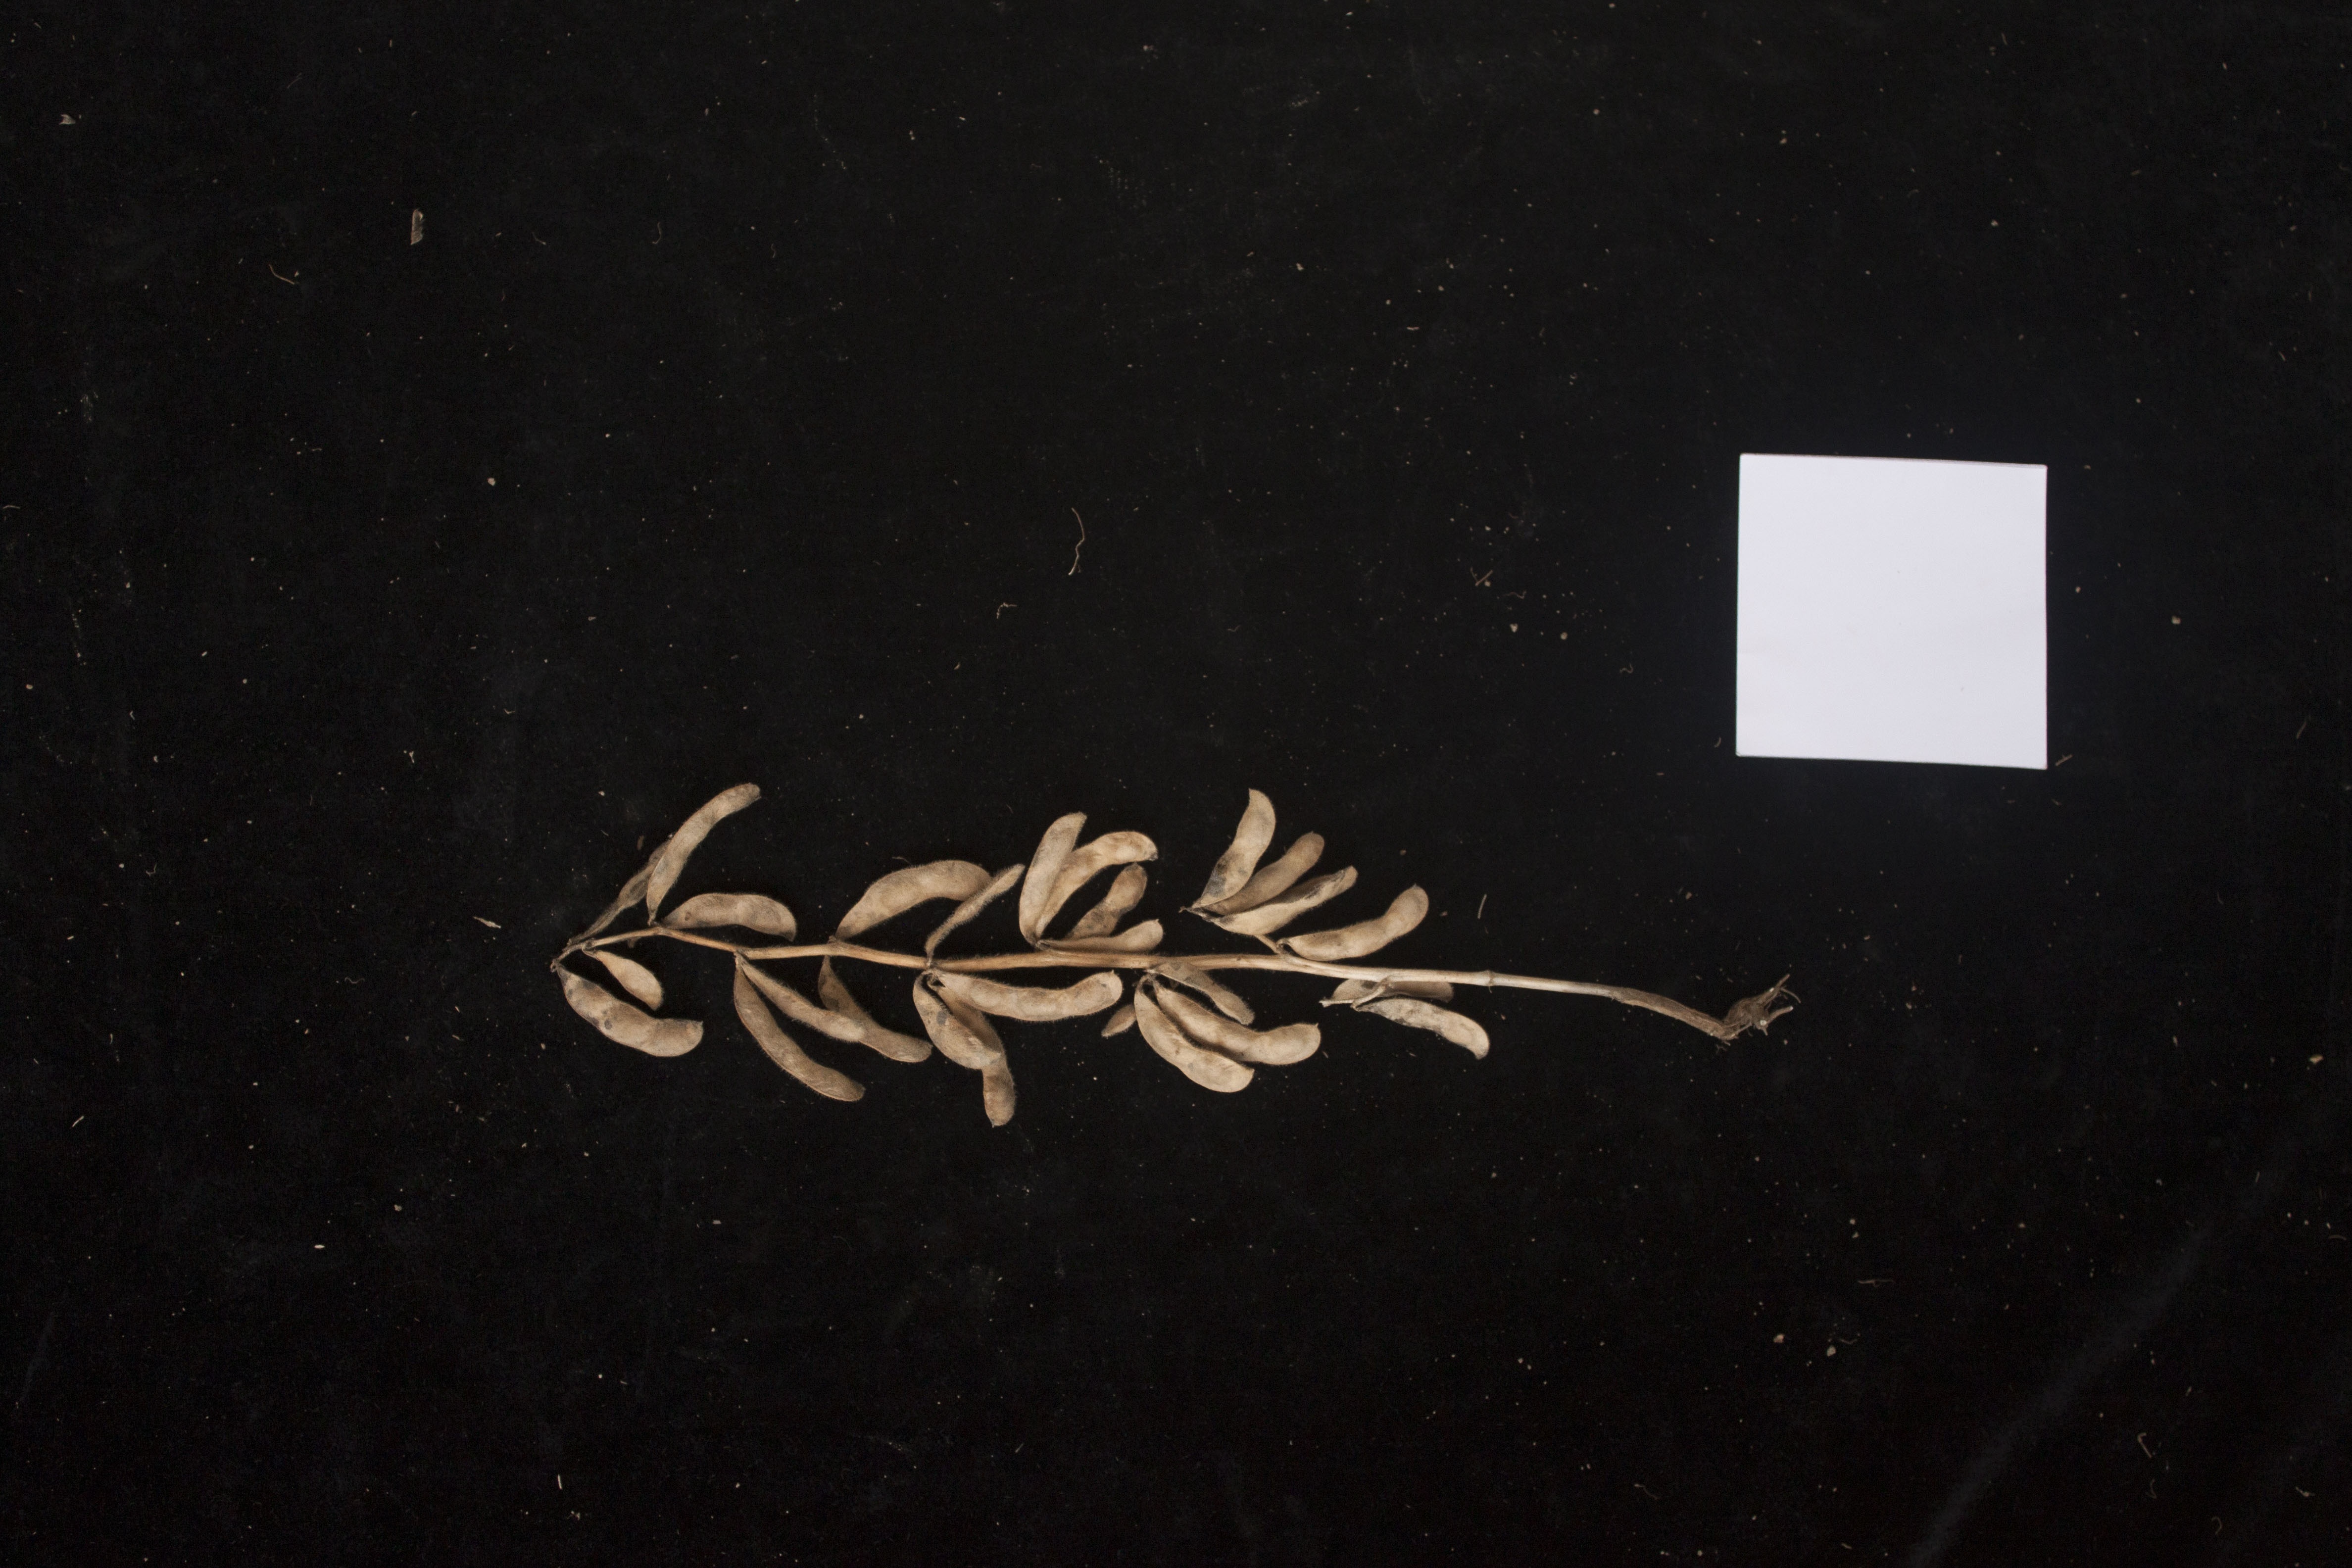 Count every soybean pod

24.